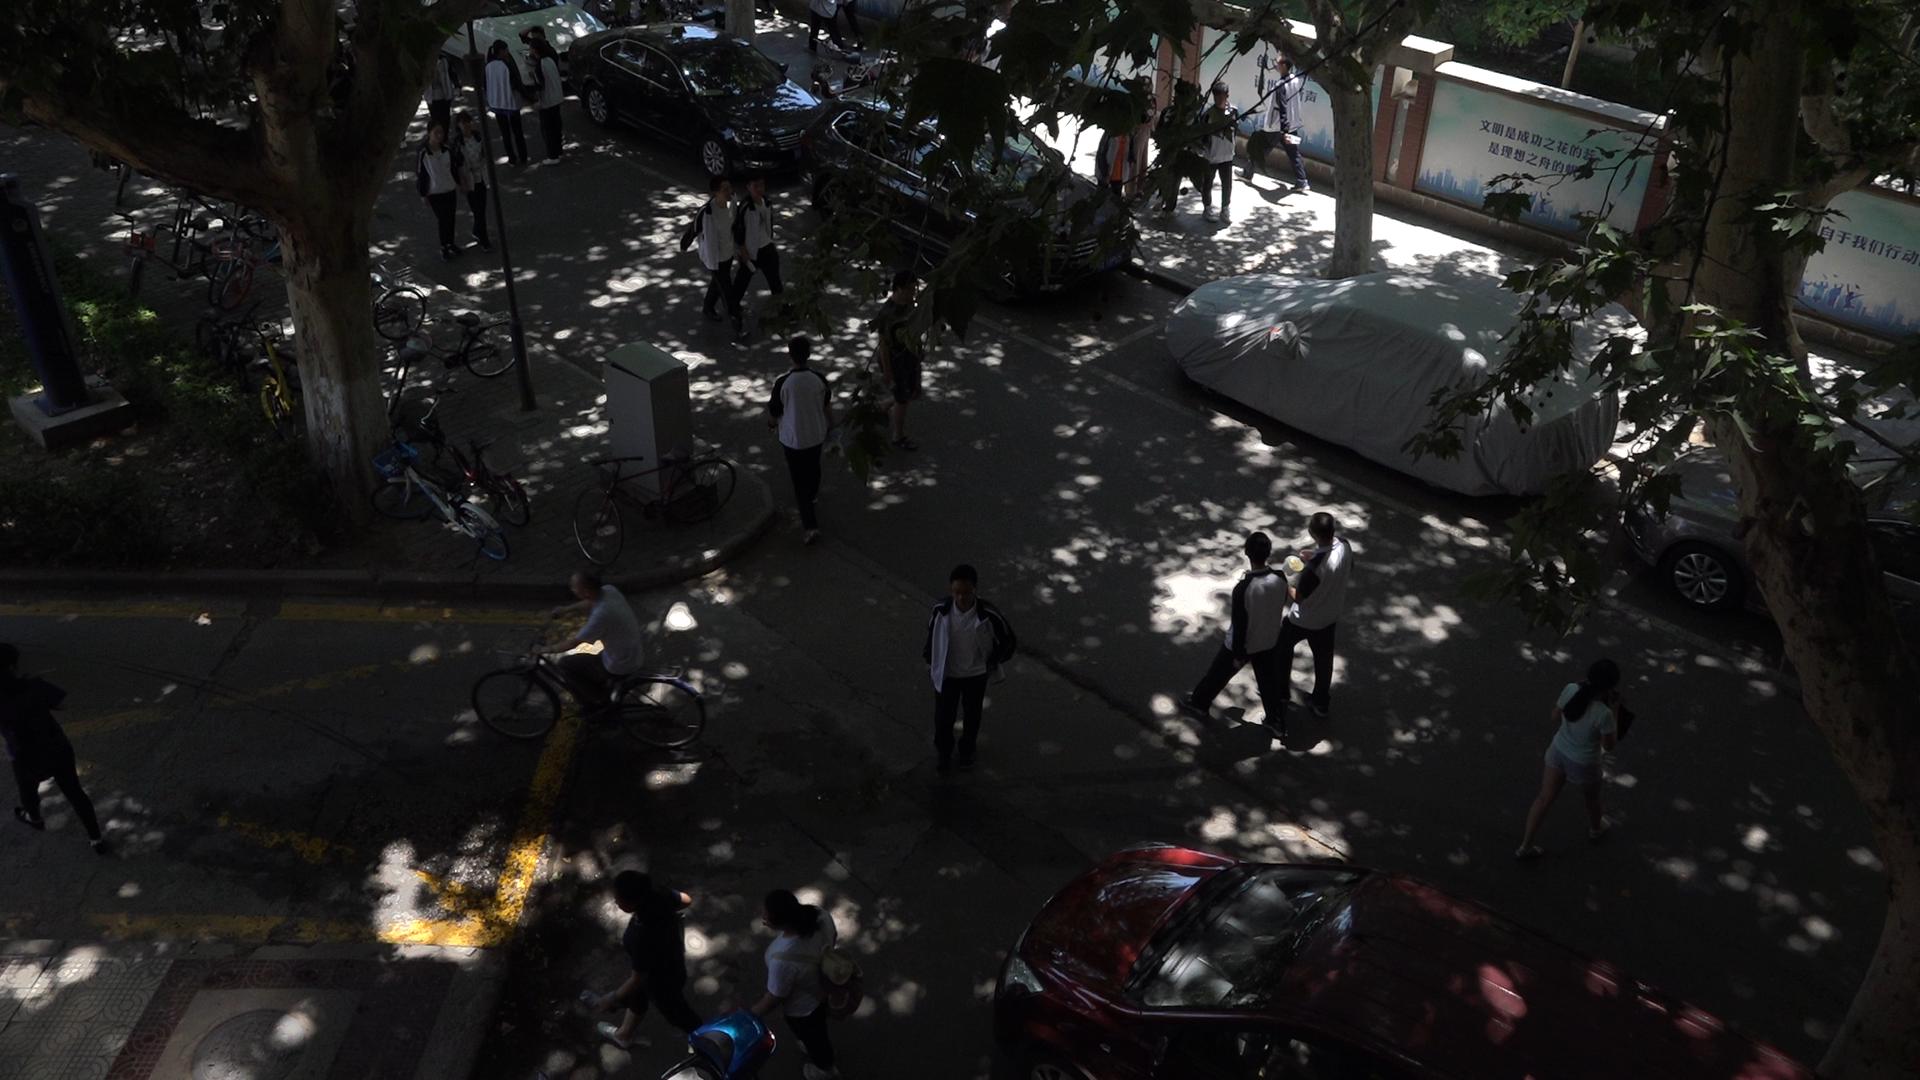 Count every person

22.